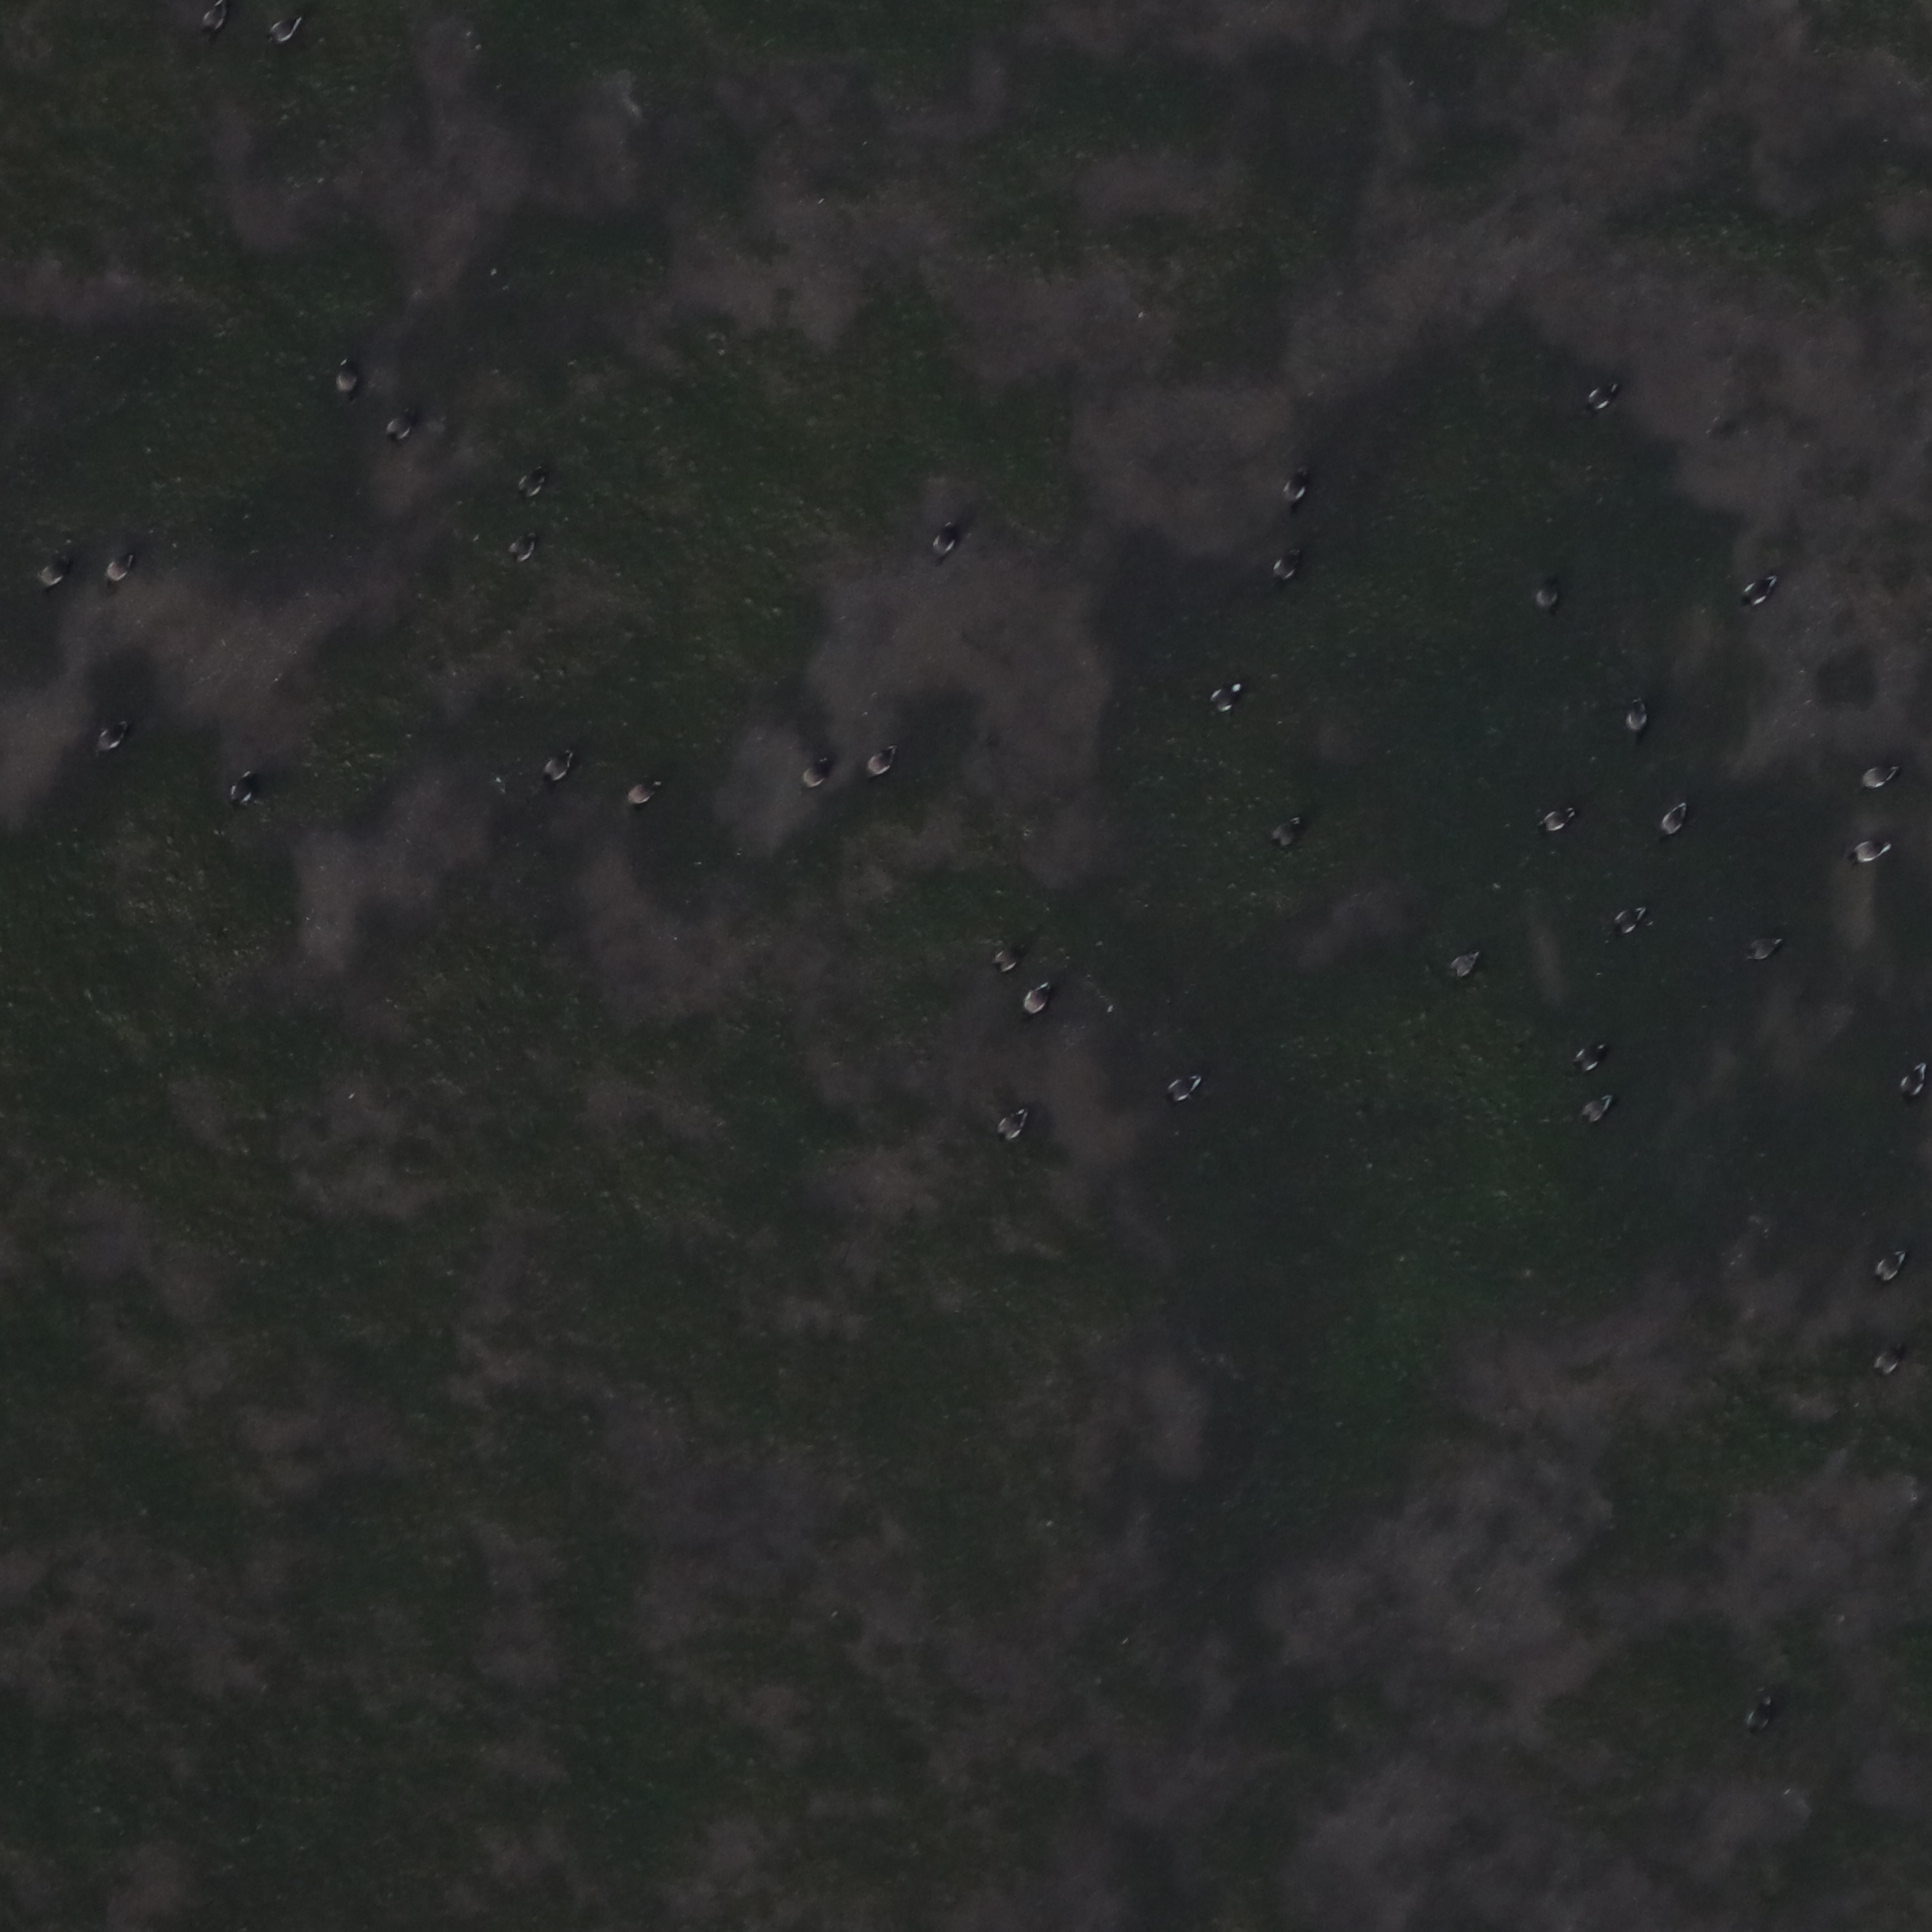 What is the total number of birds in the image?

40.